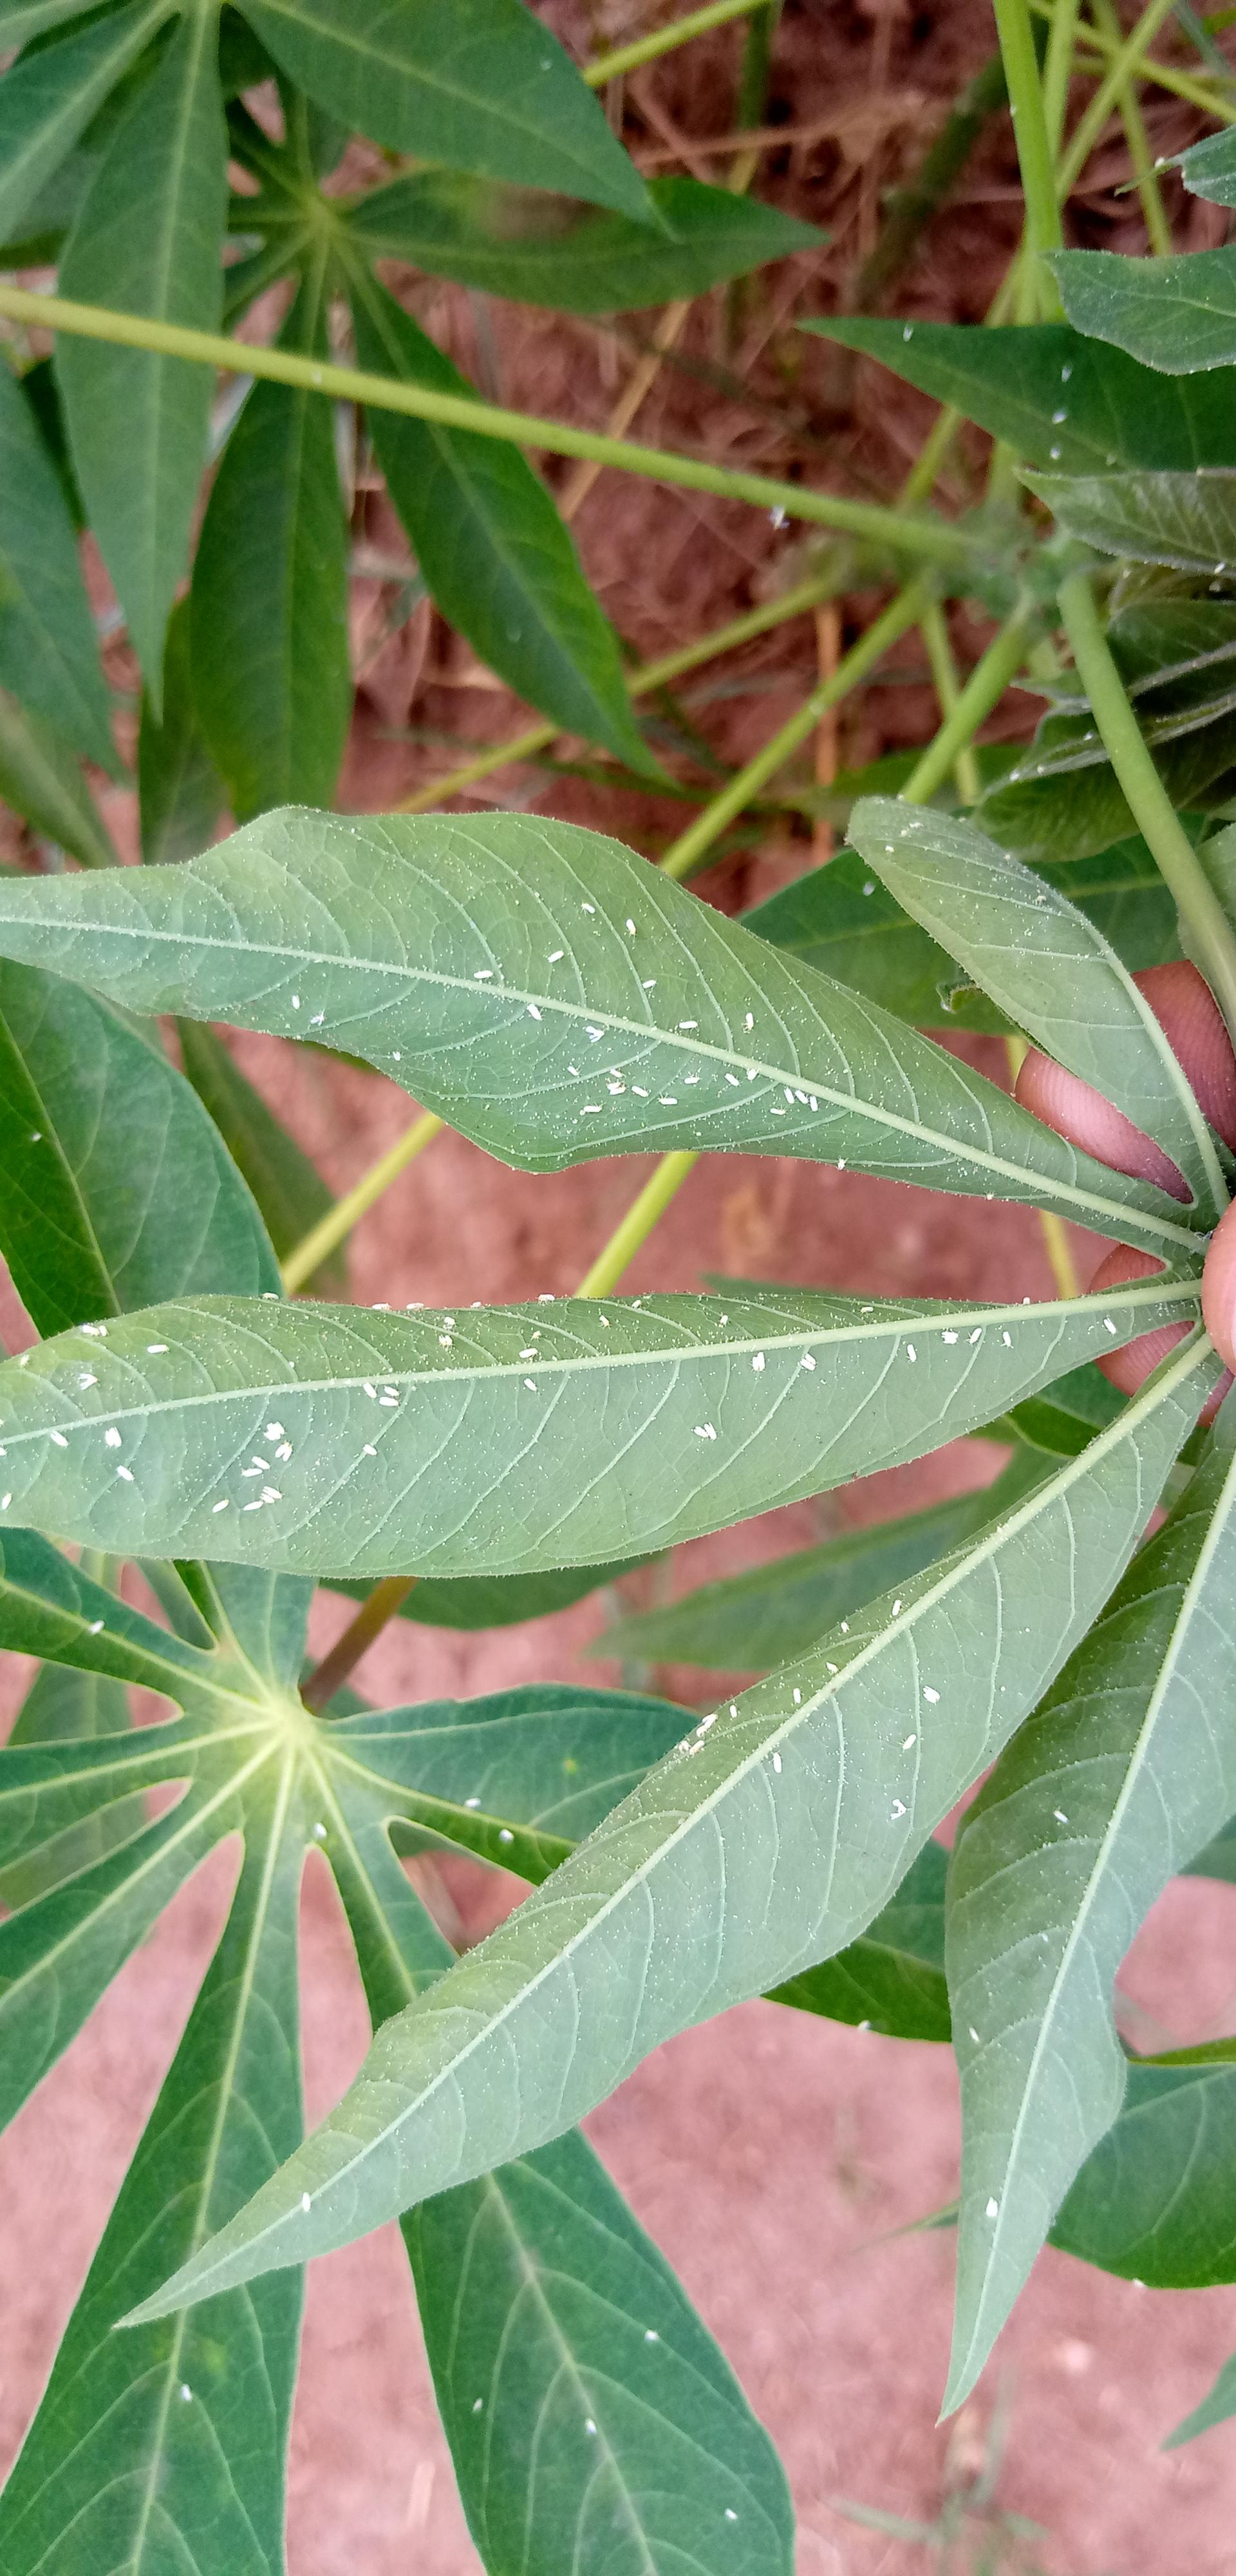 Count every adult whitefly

125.